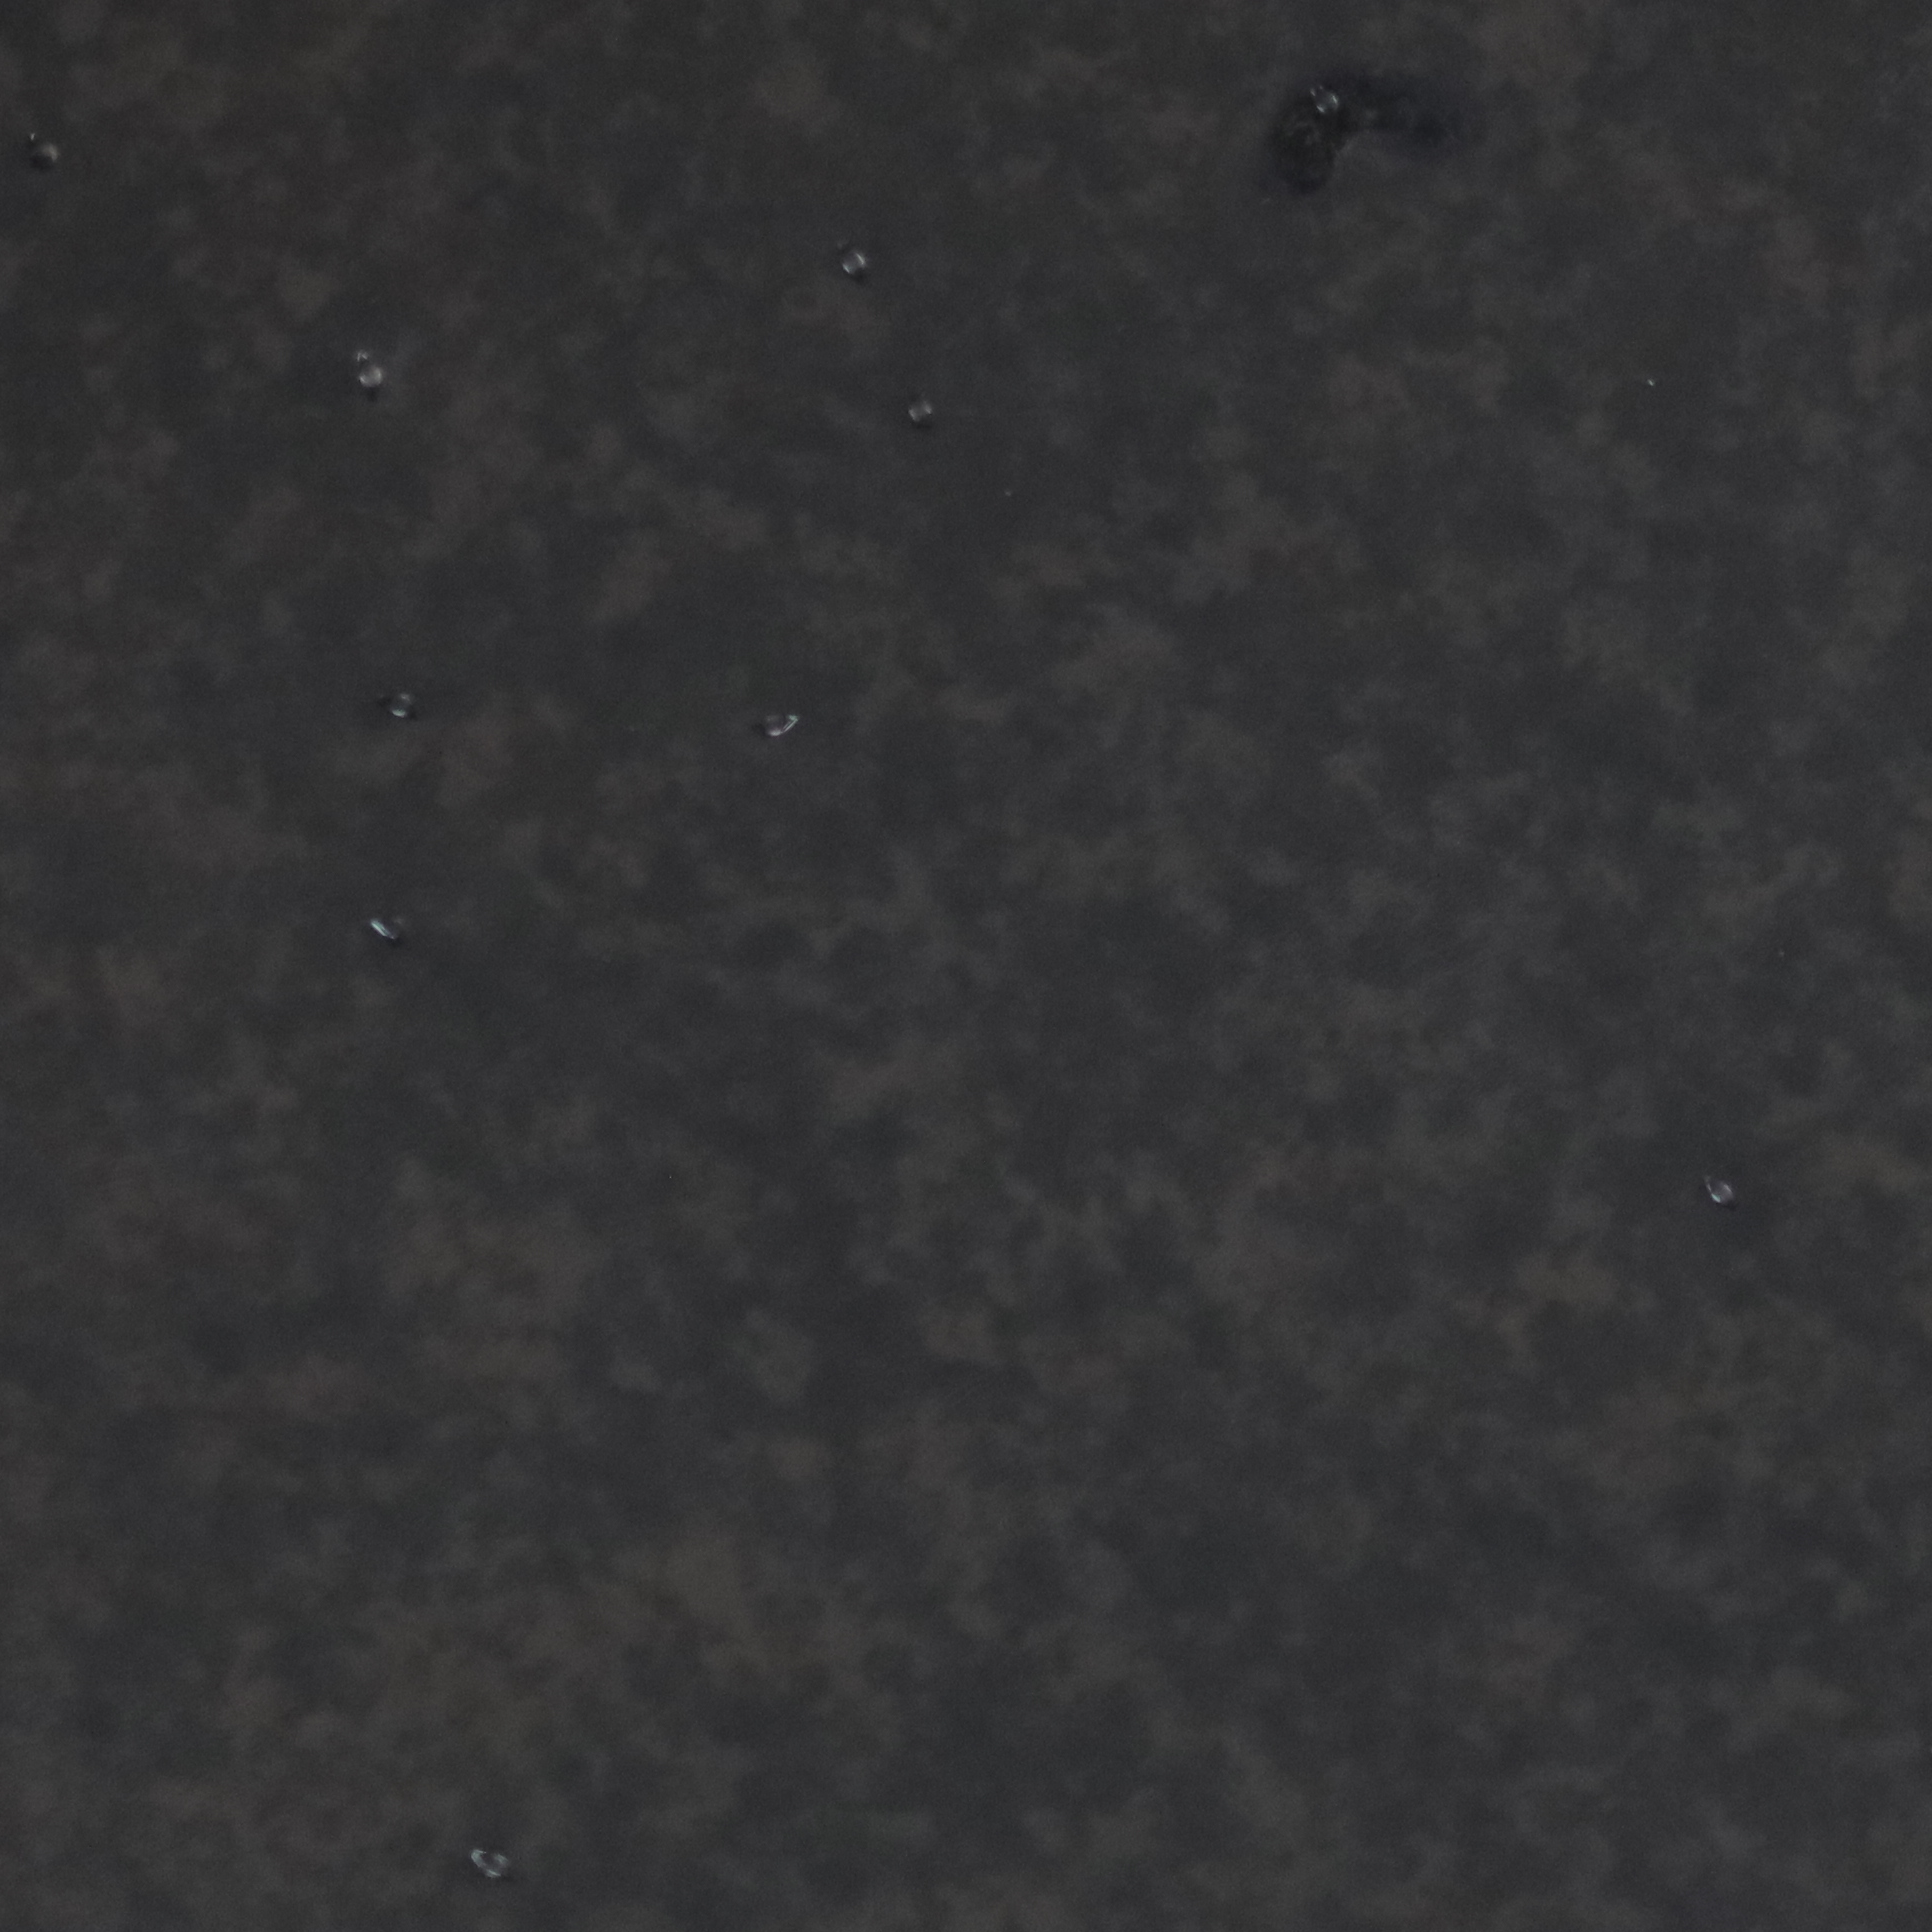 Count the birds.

10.